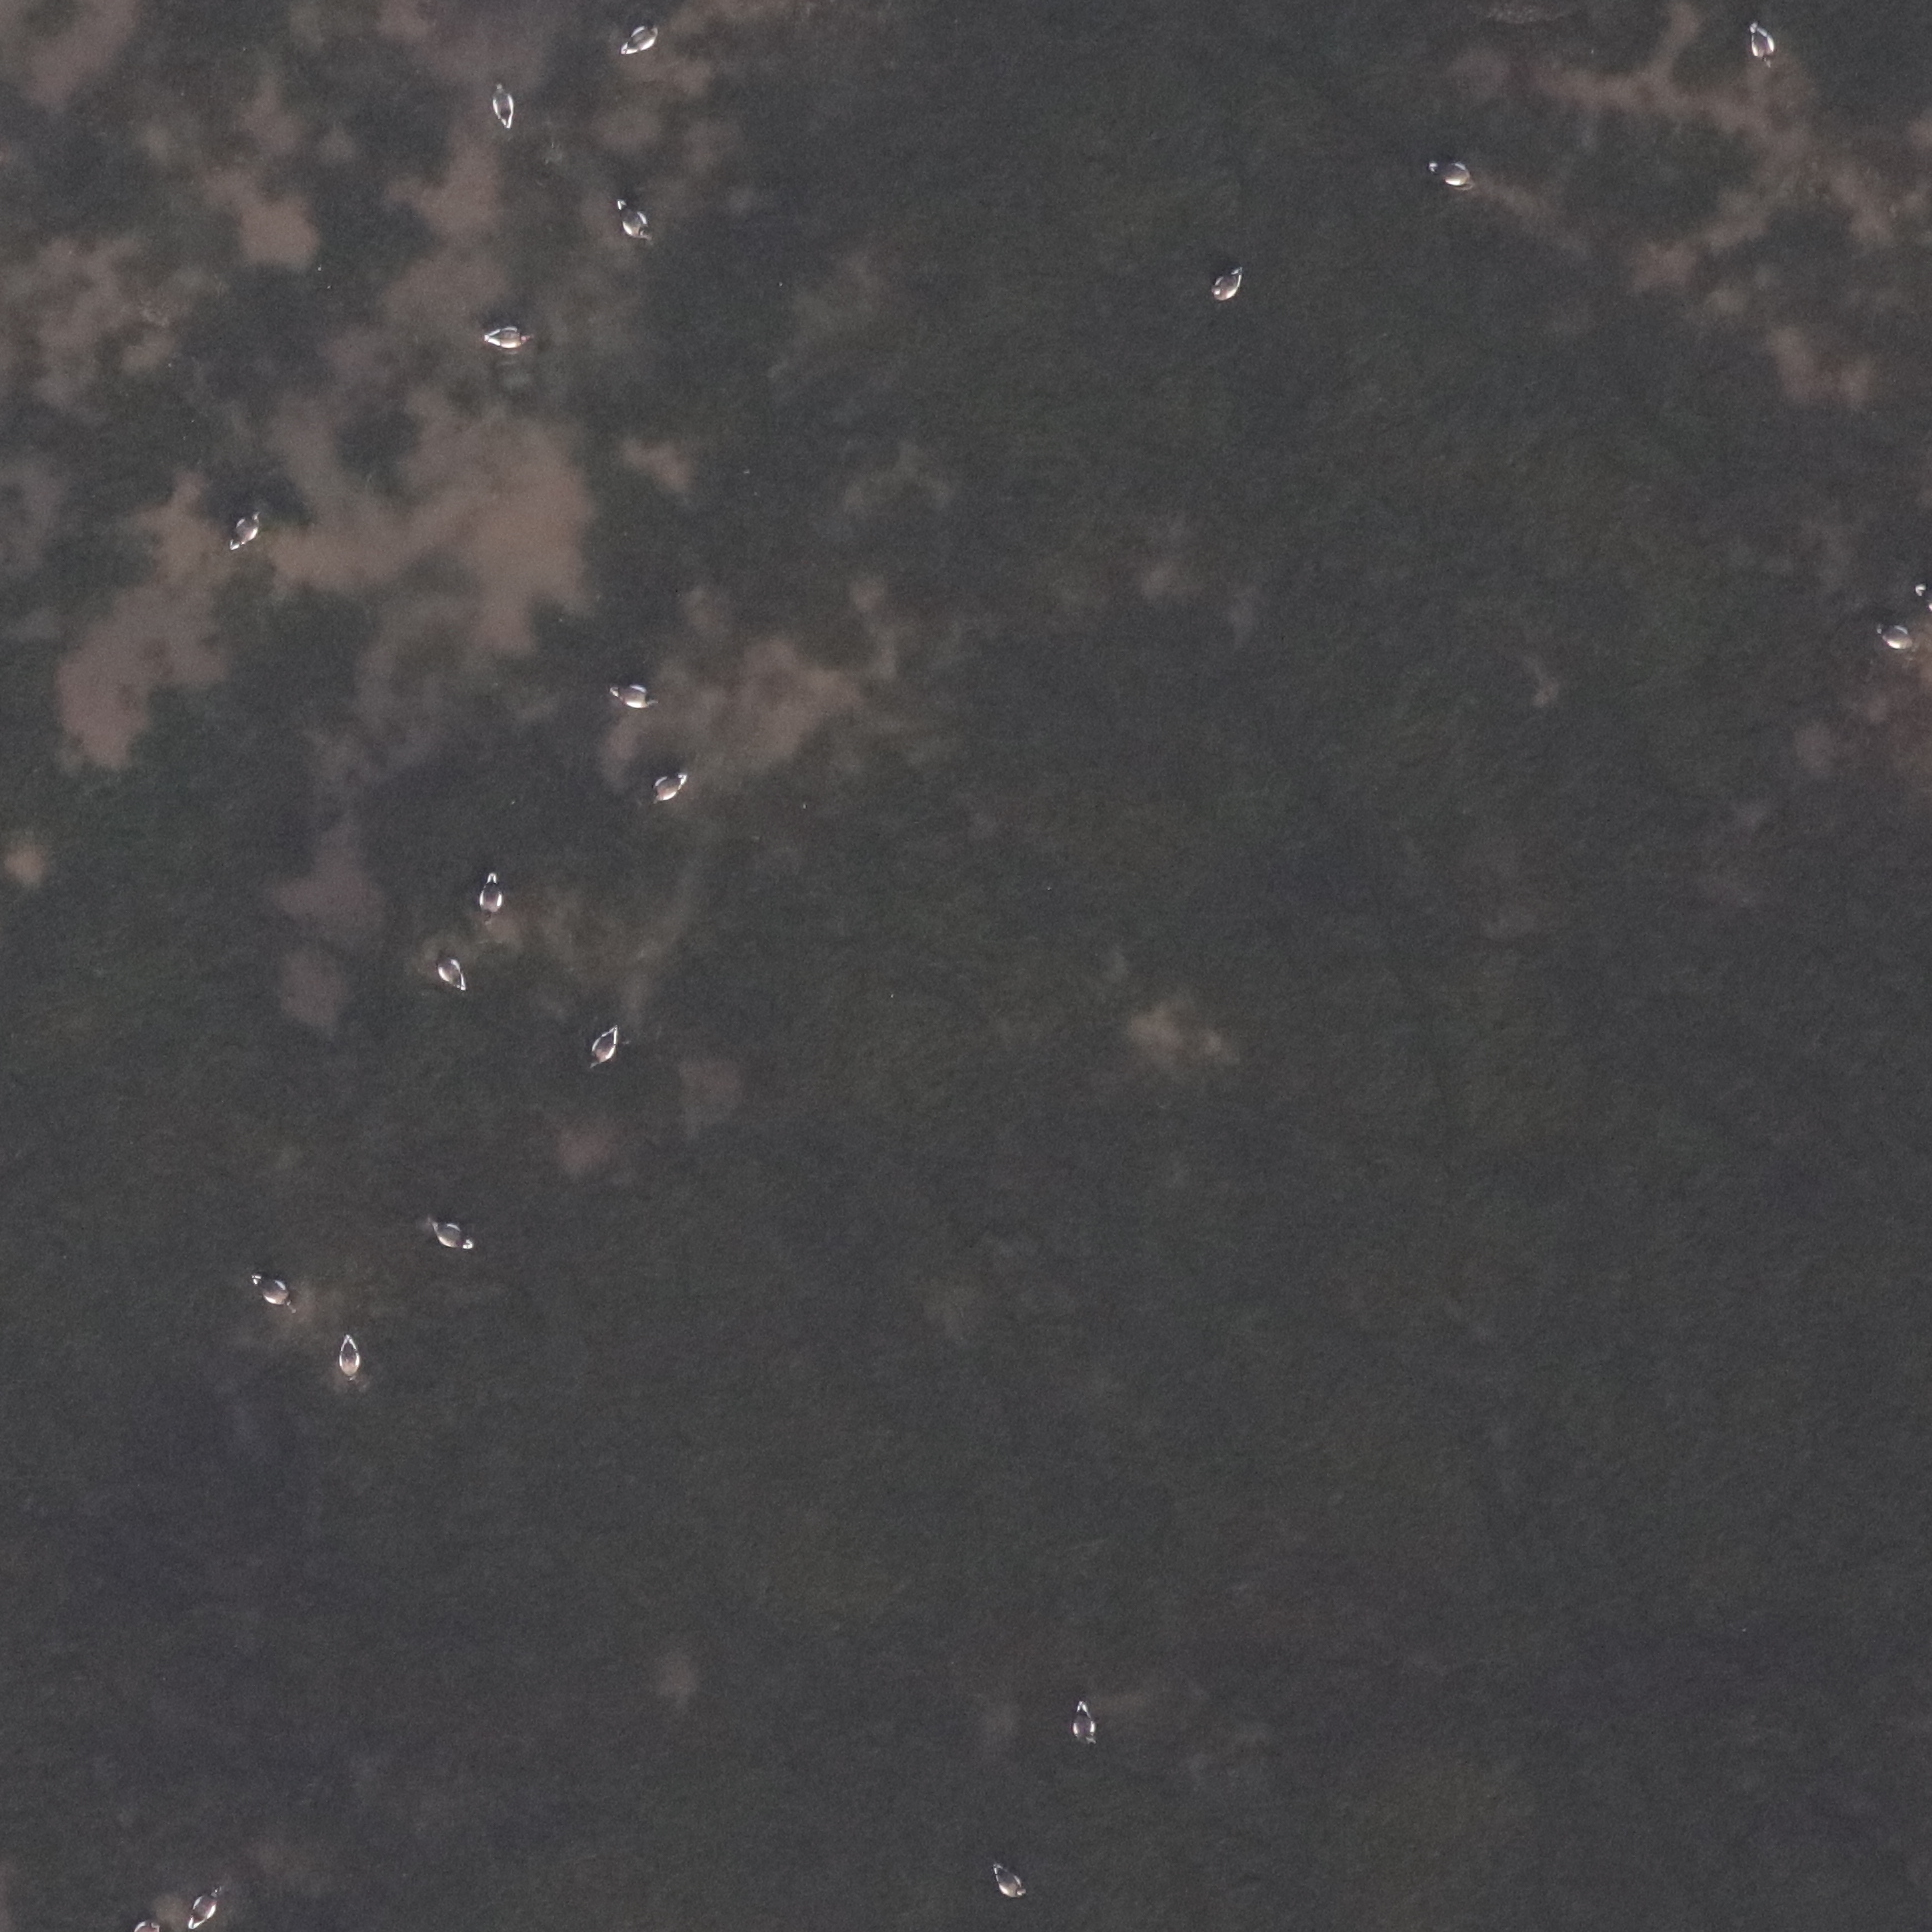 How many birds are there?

20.